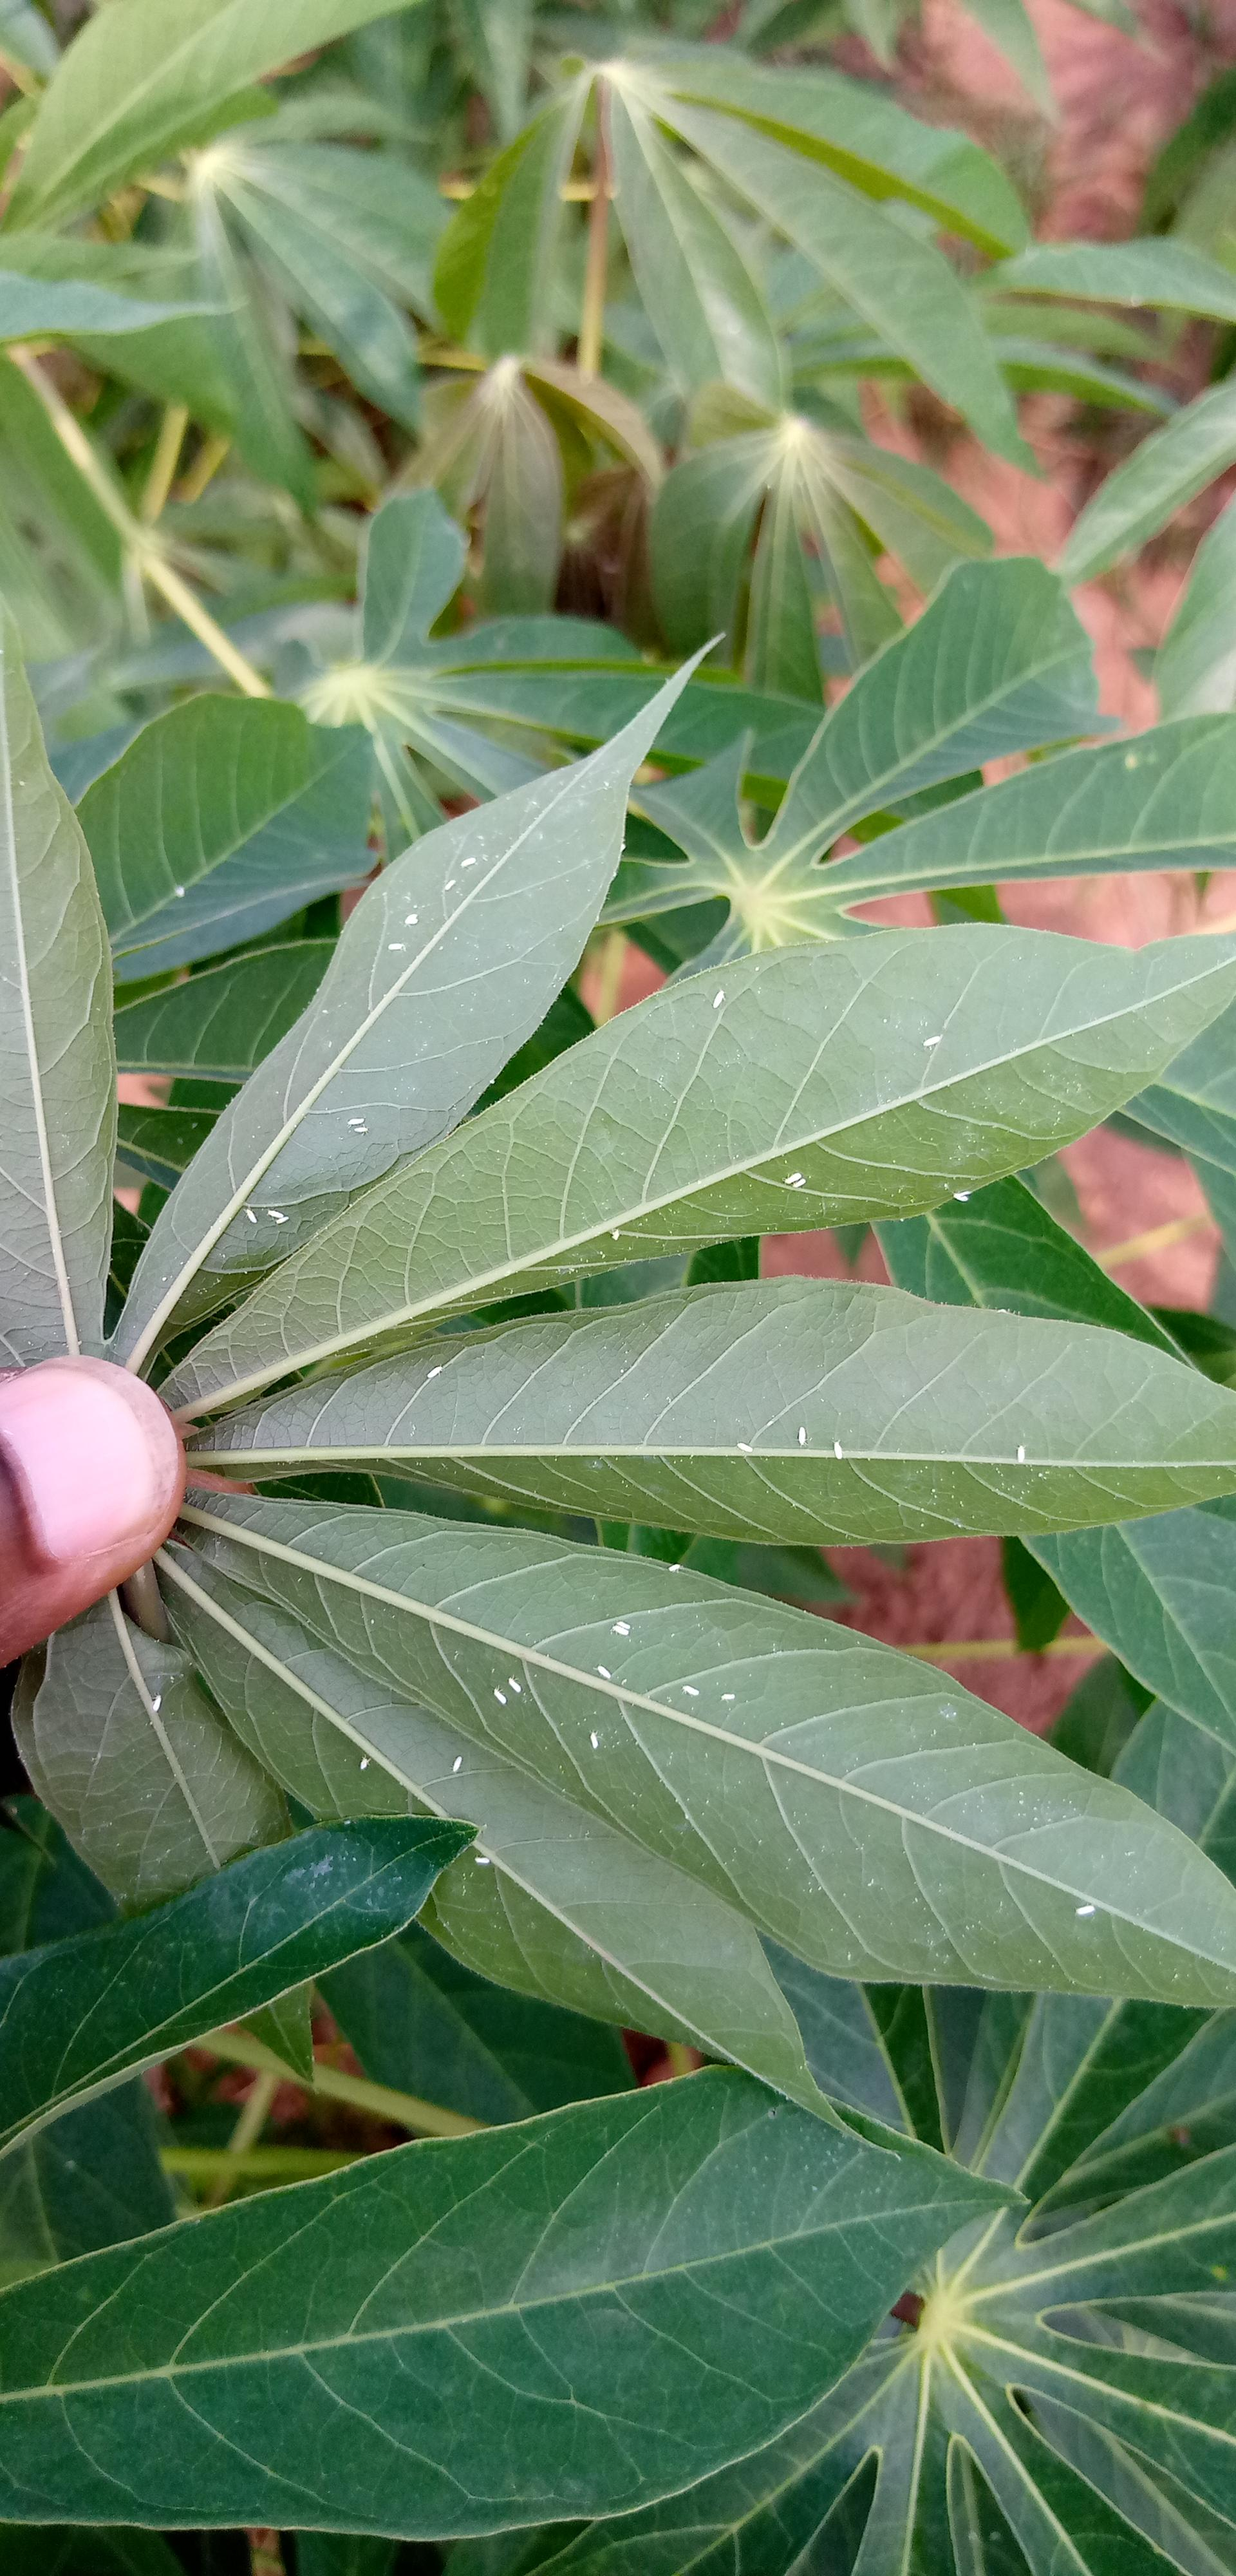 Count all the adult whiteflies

35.